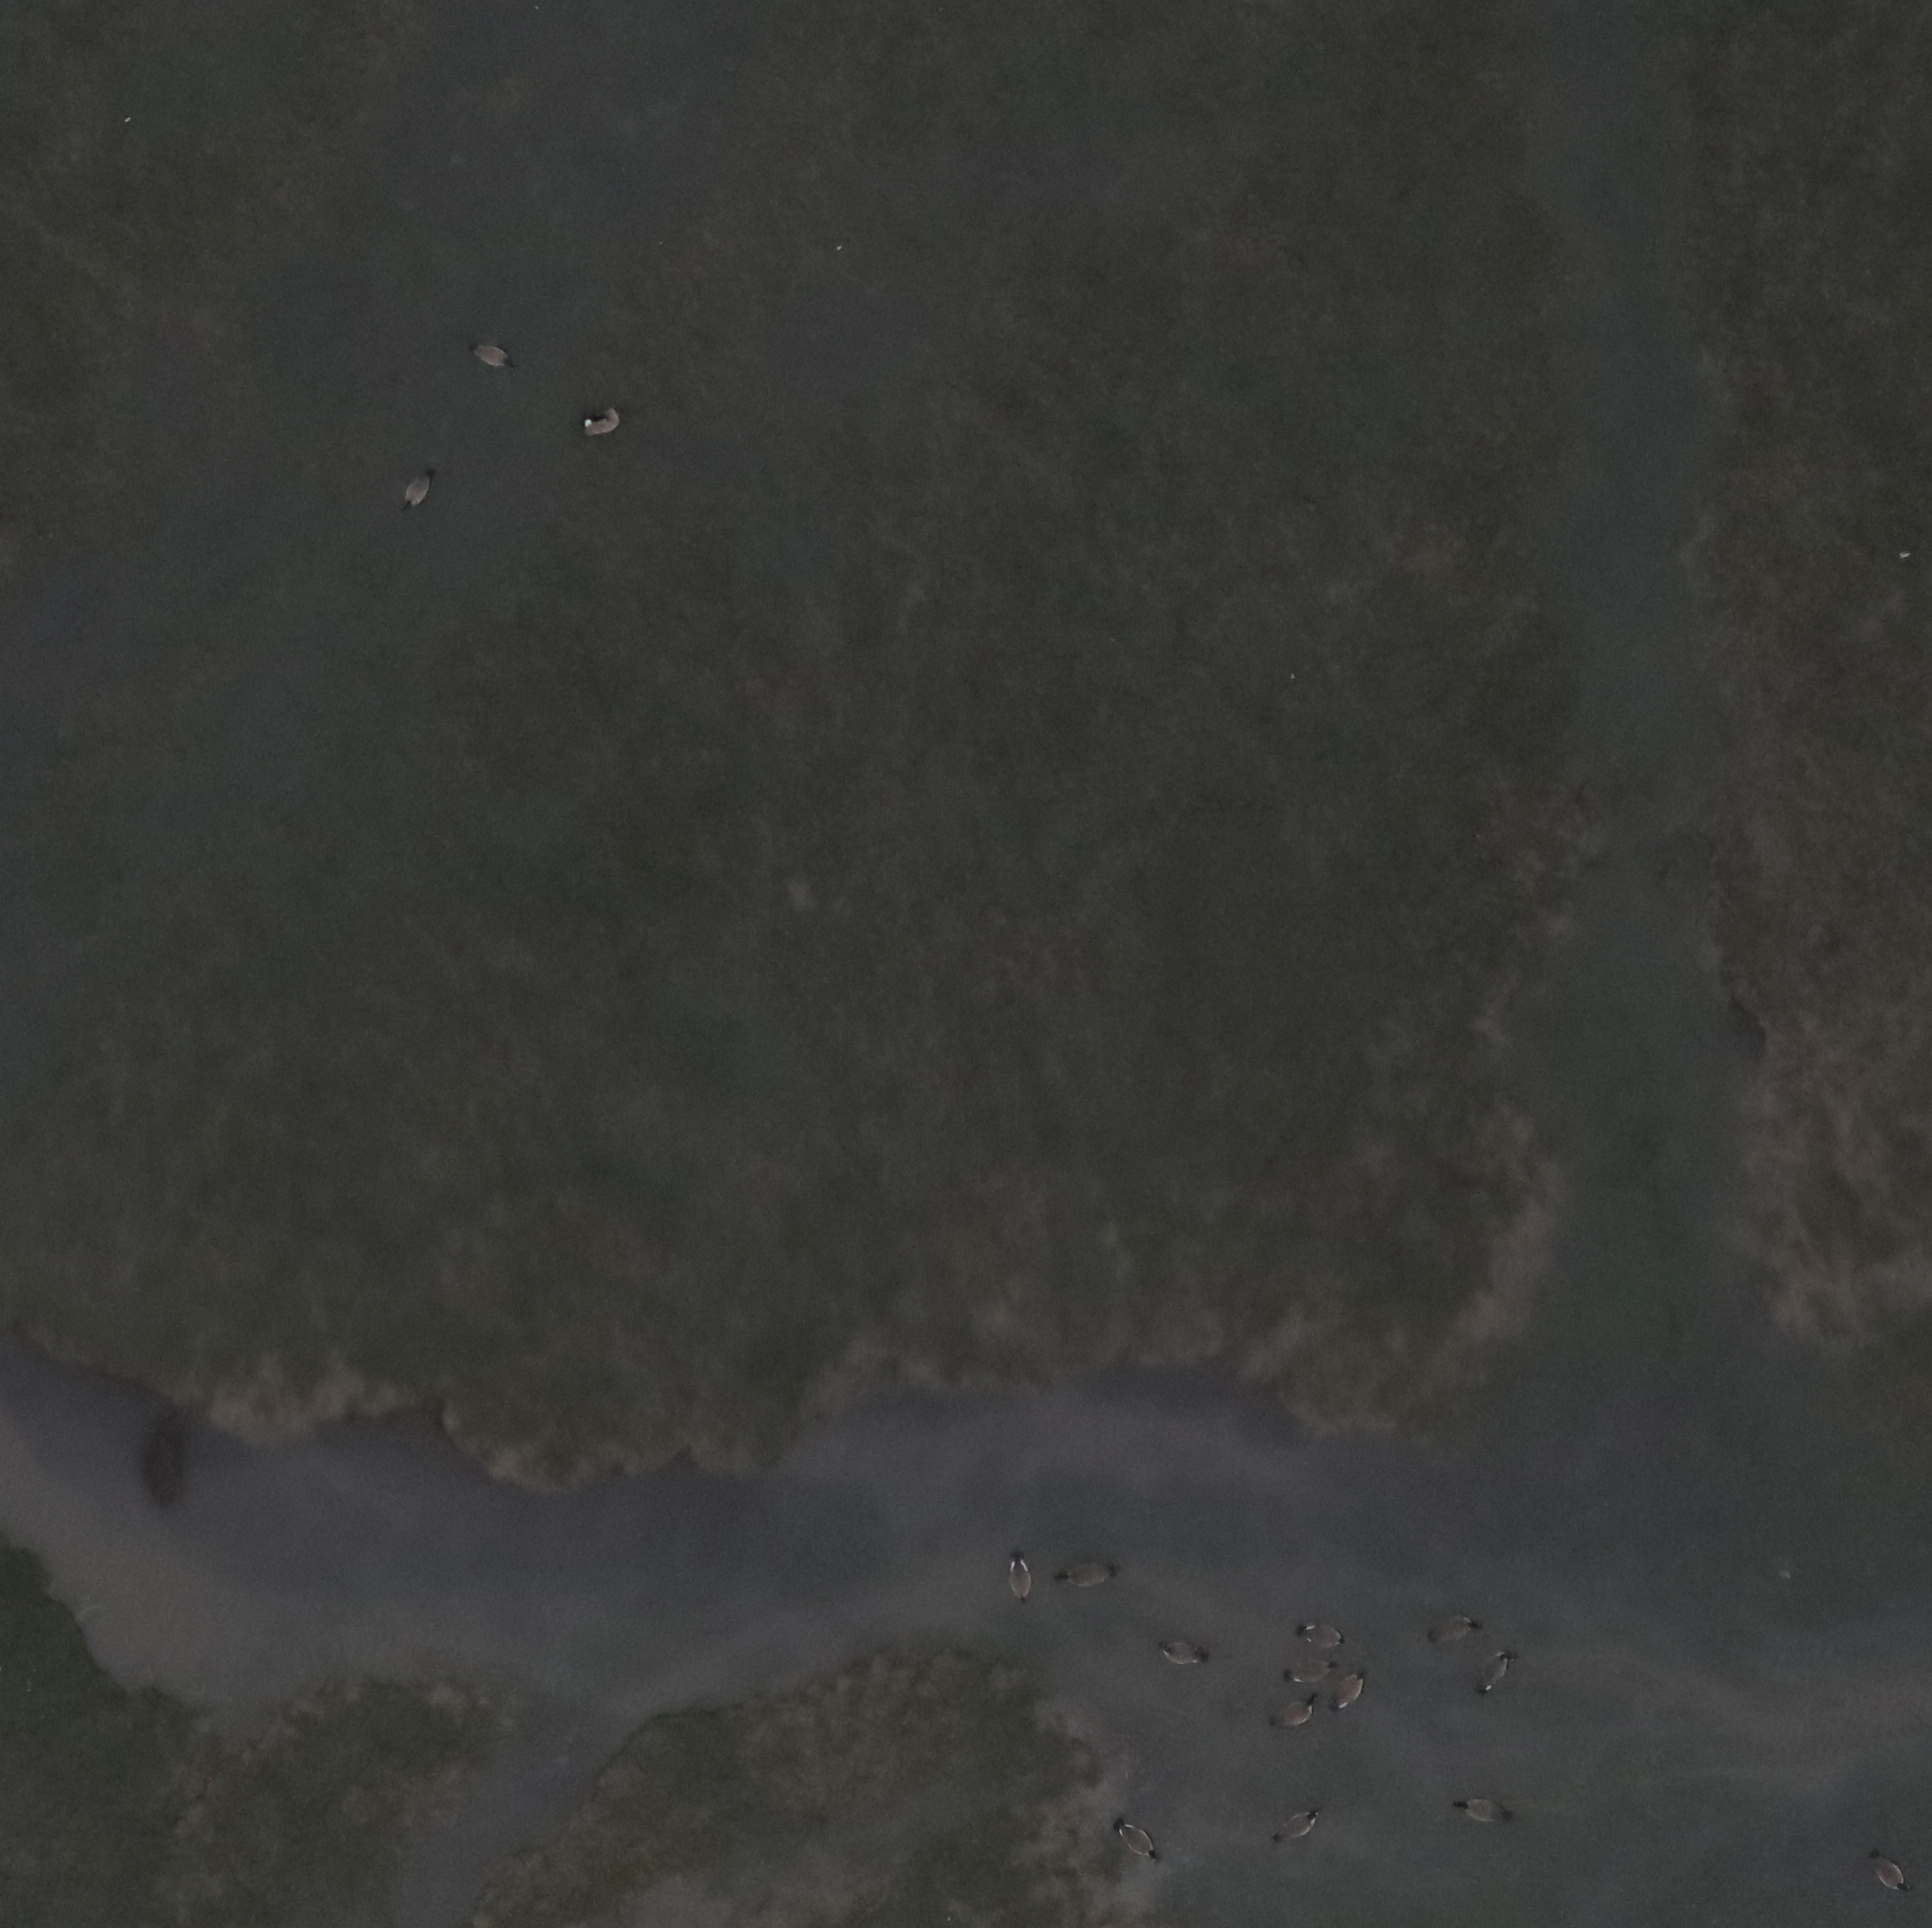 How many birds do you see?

16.